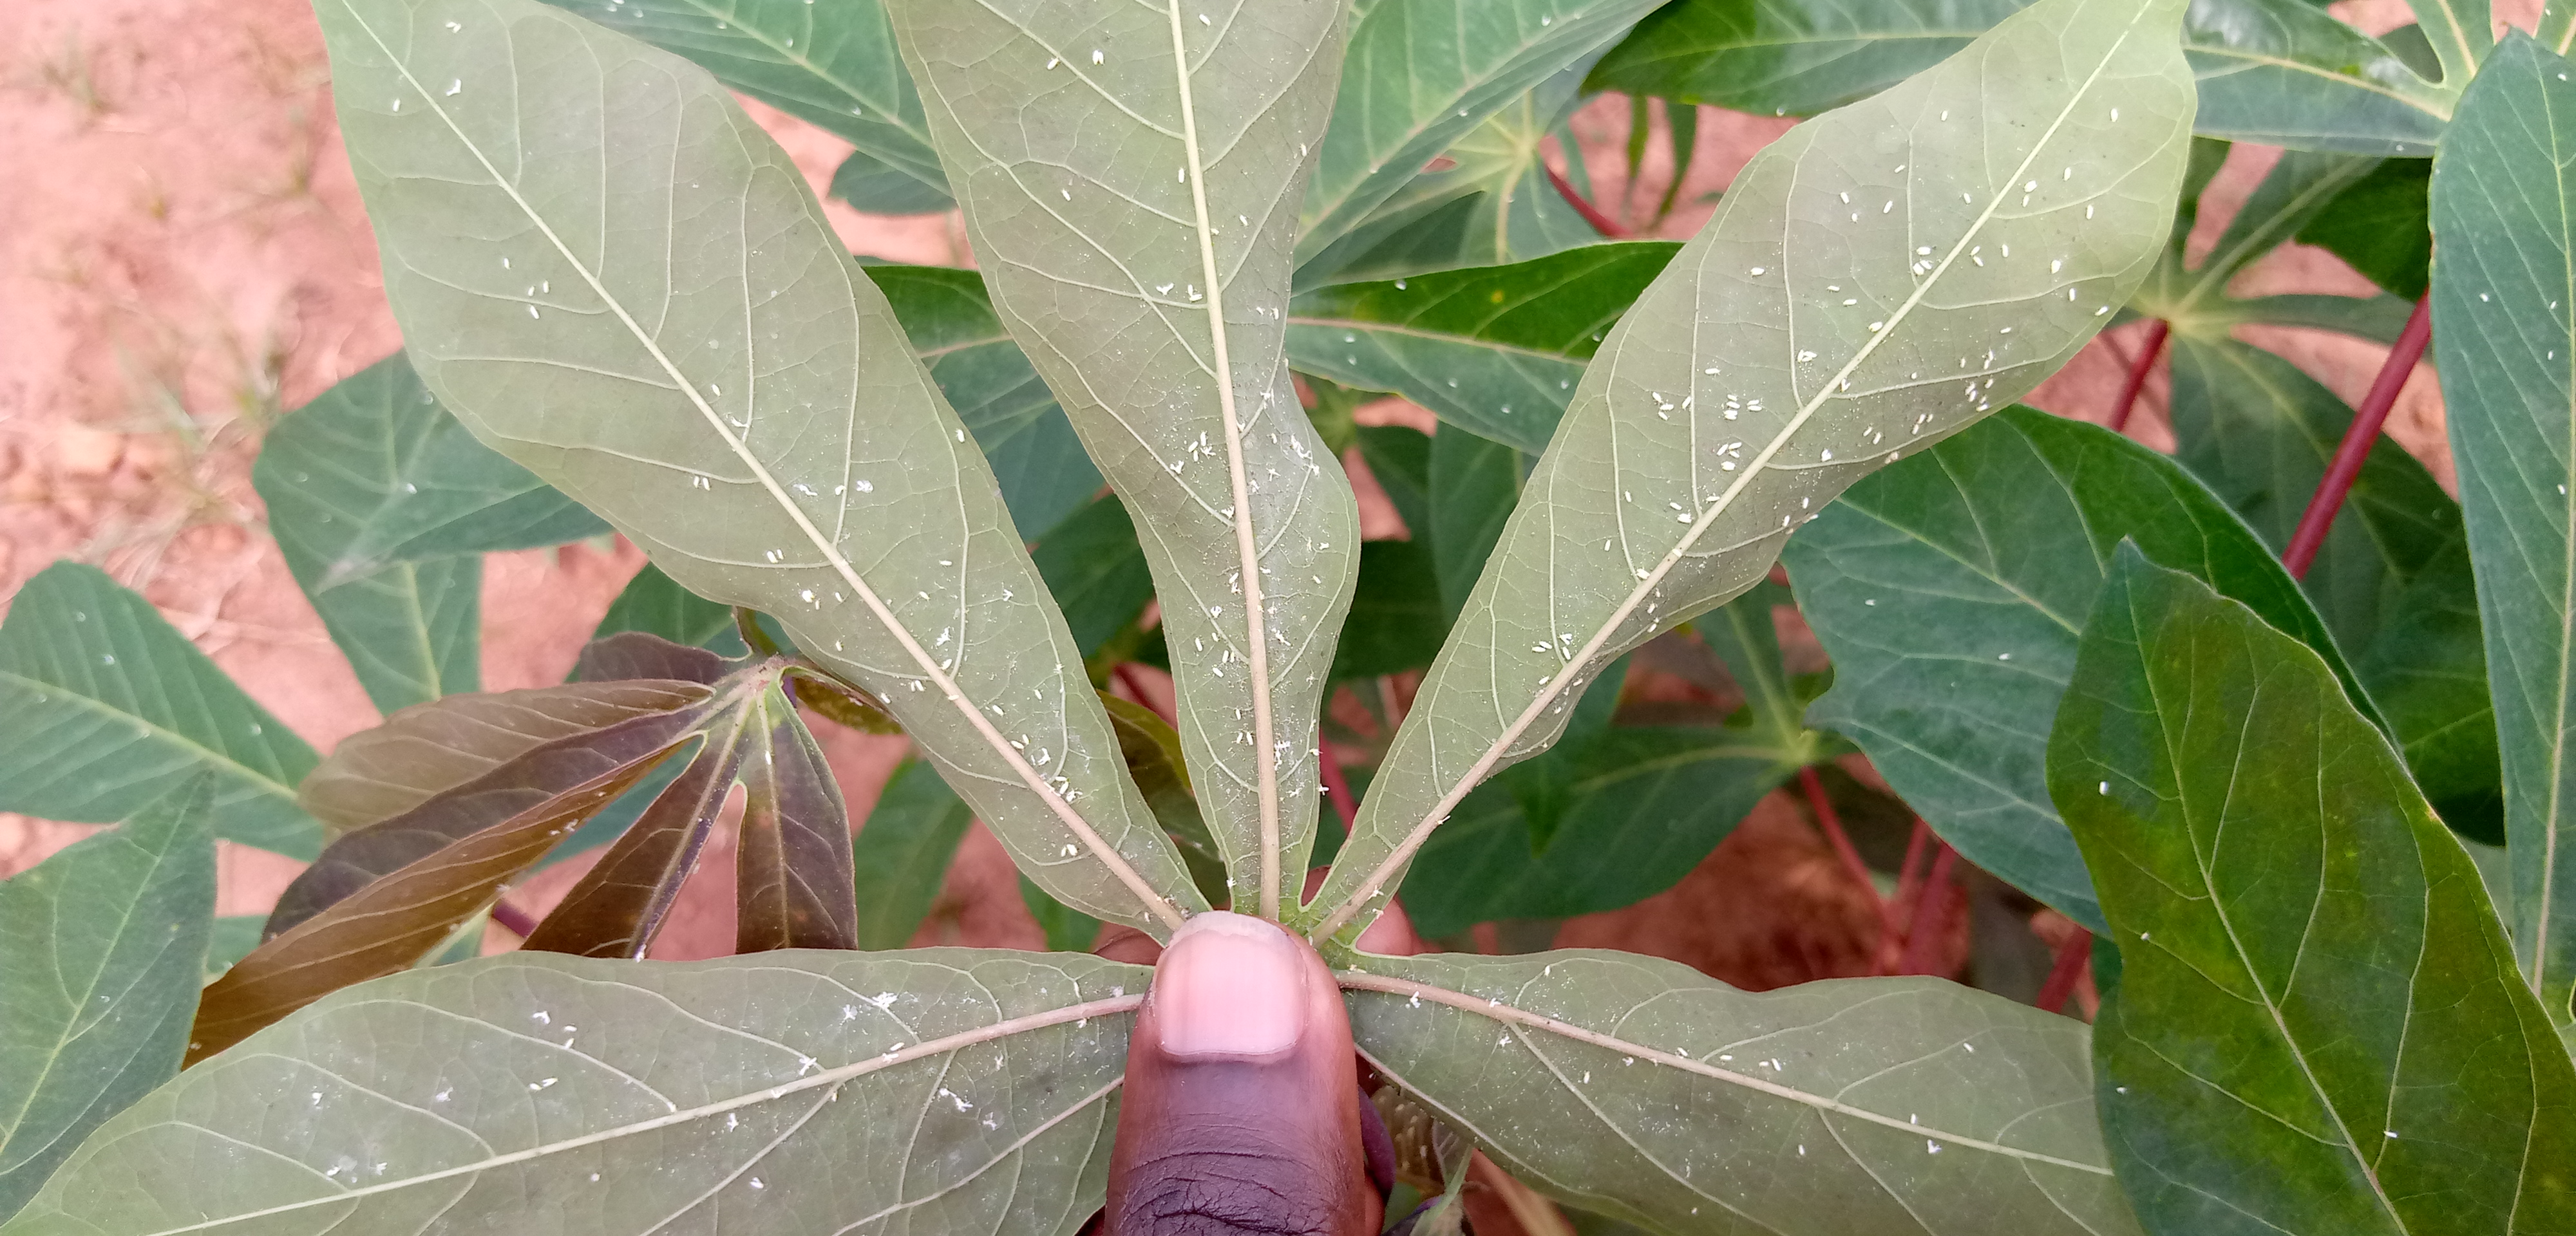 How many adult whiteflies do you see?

137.